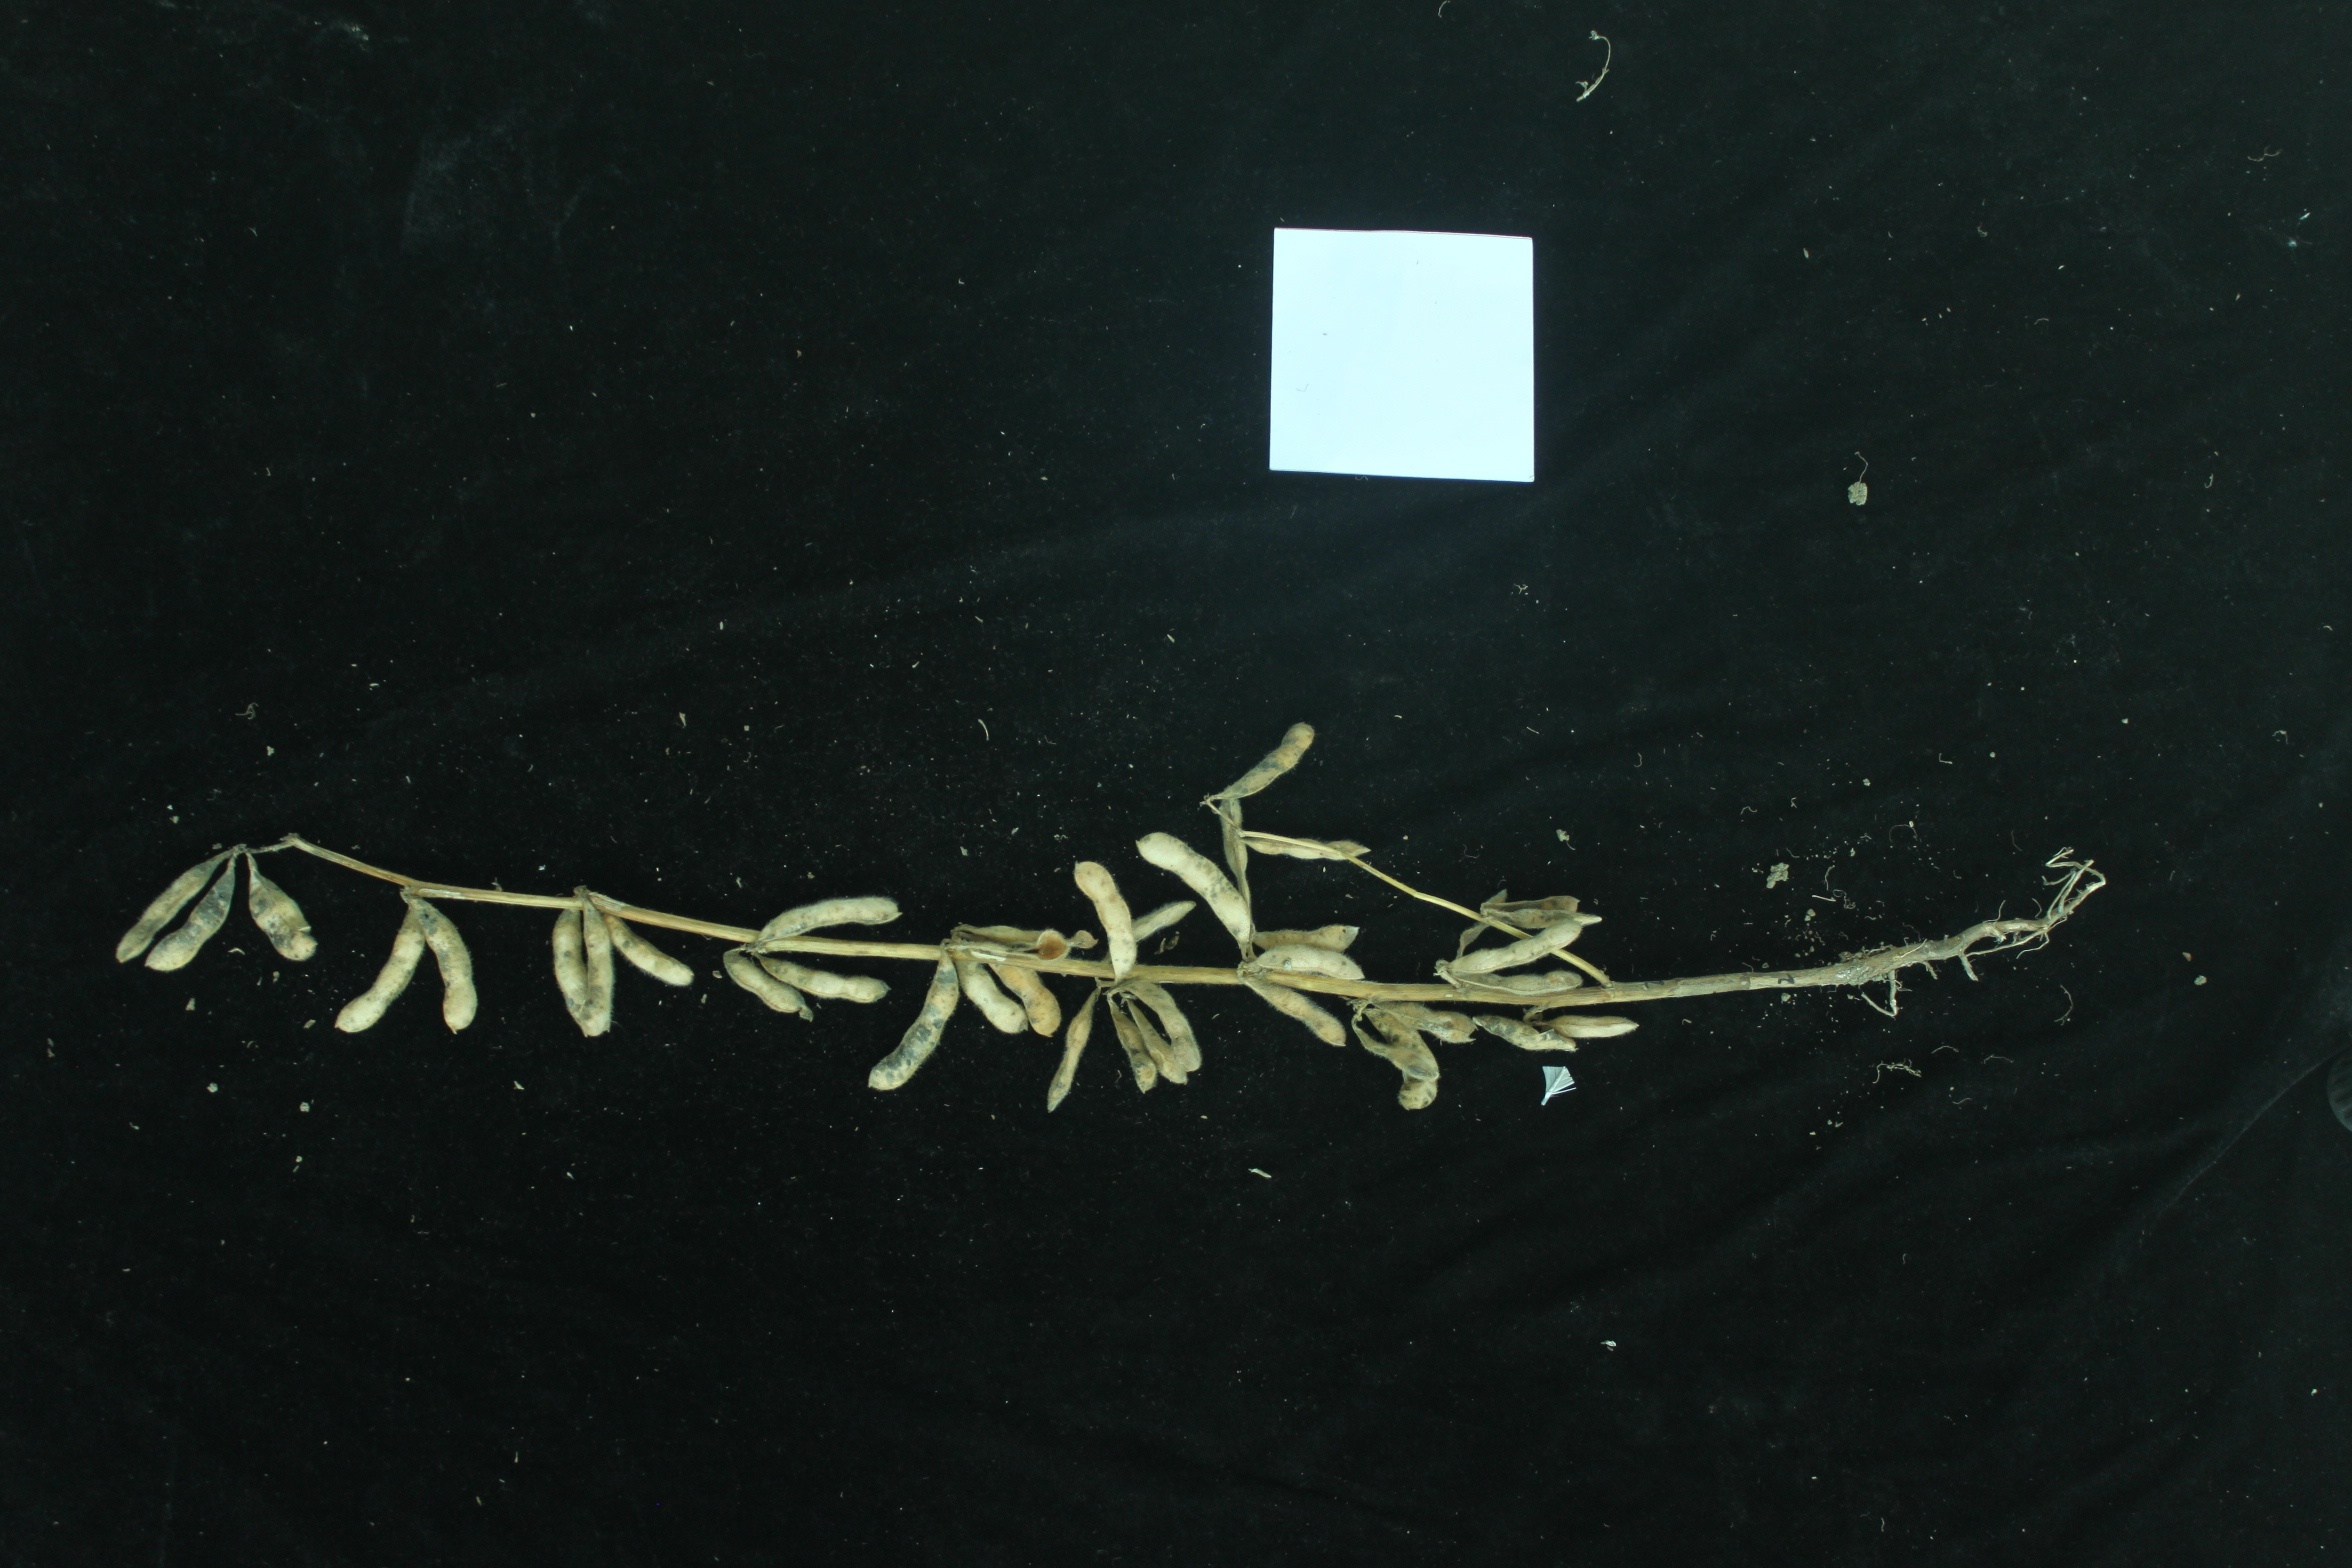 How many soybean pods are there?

34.